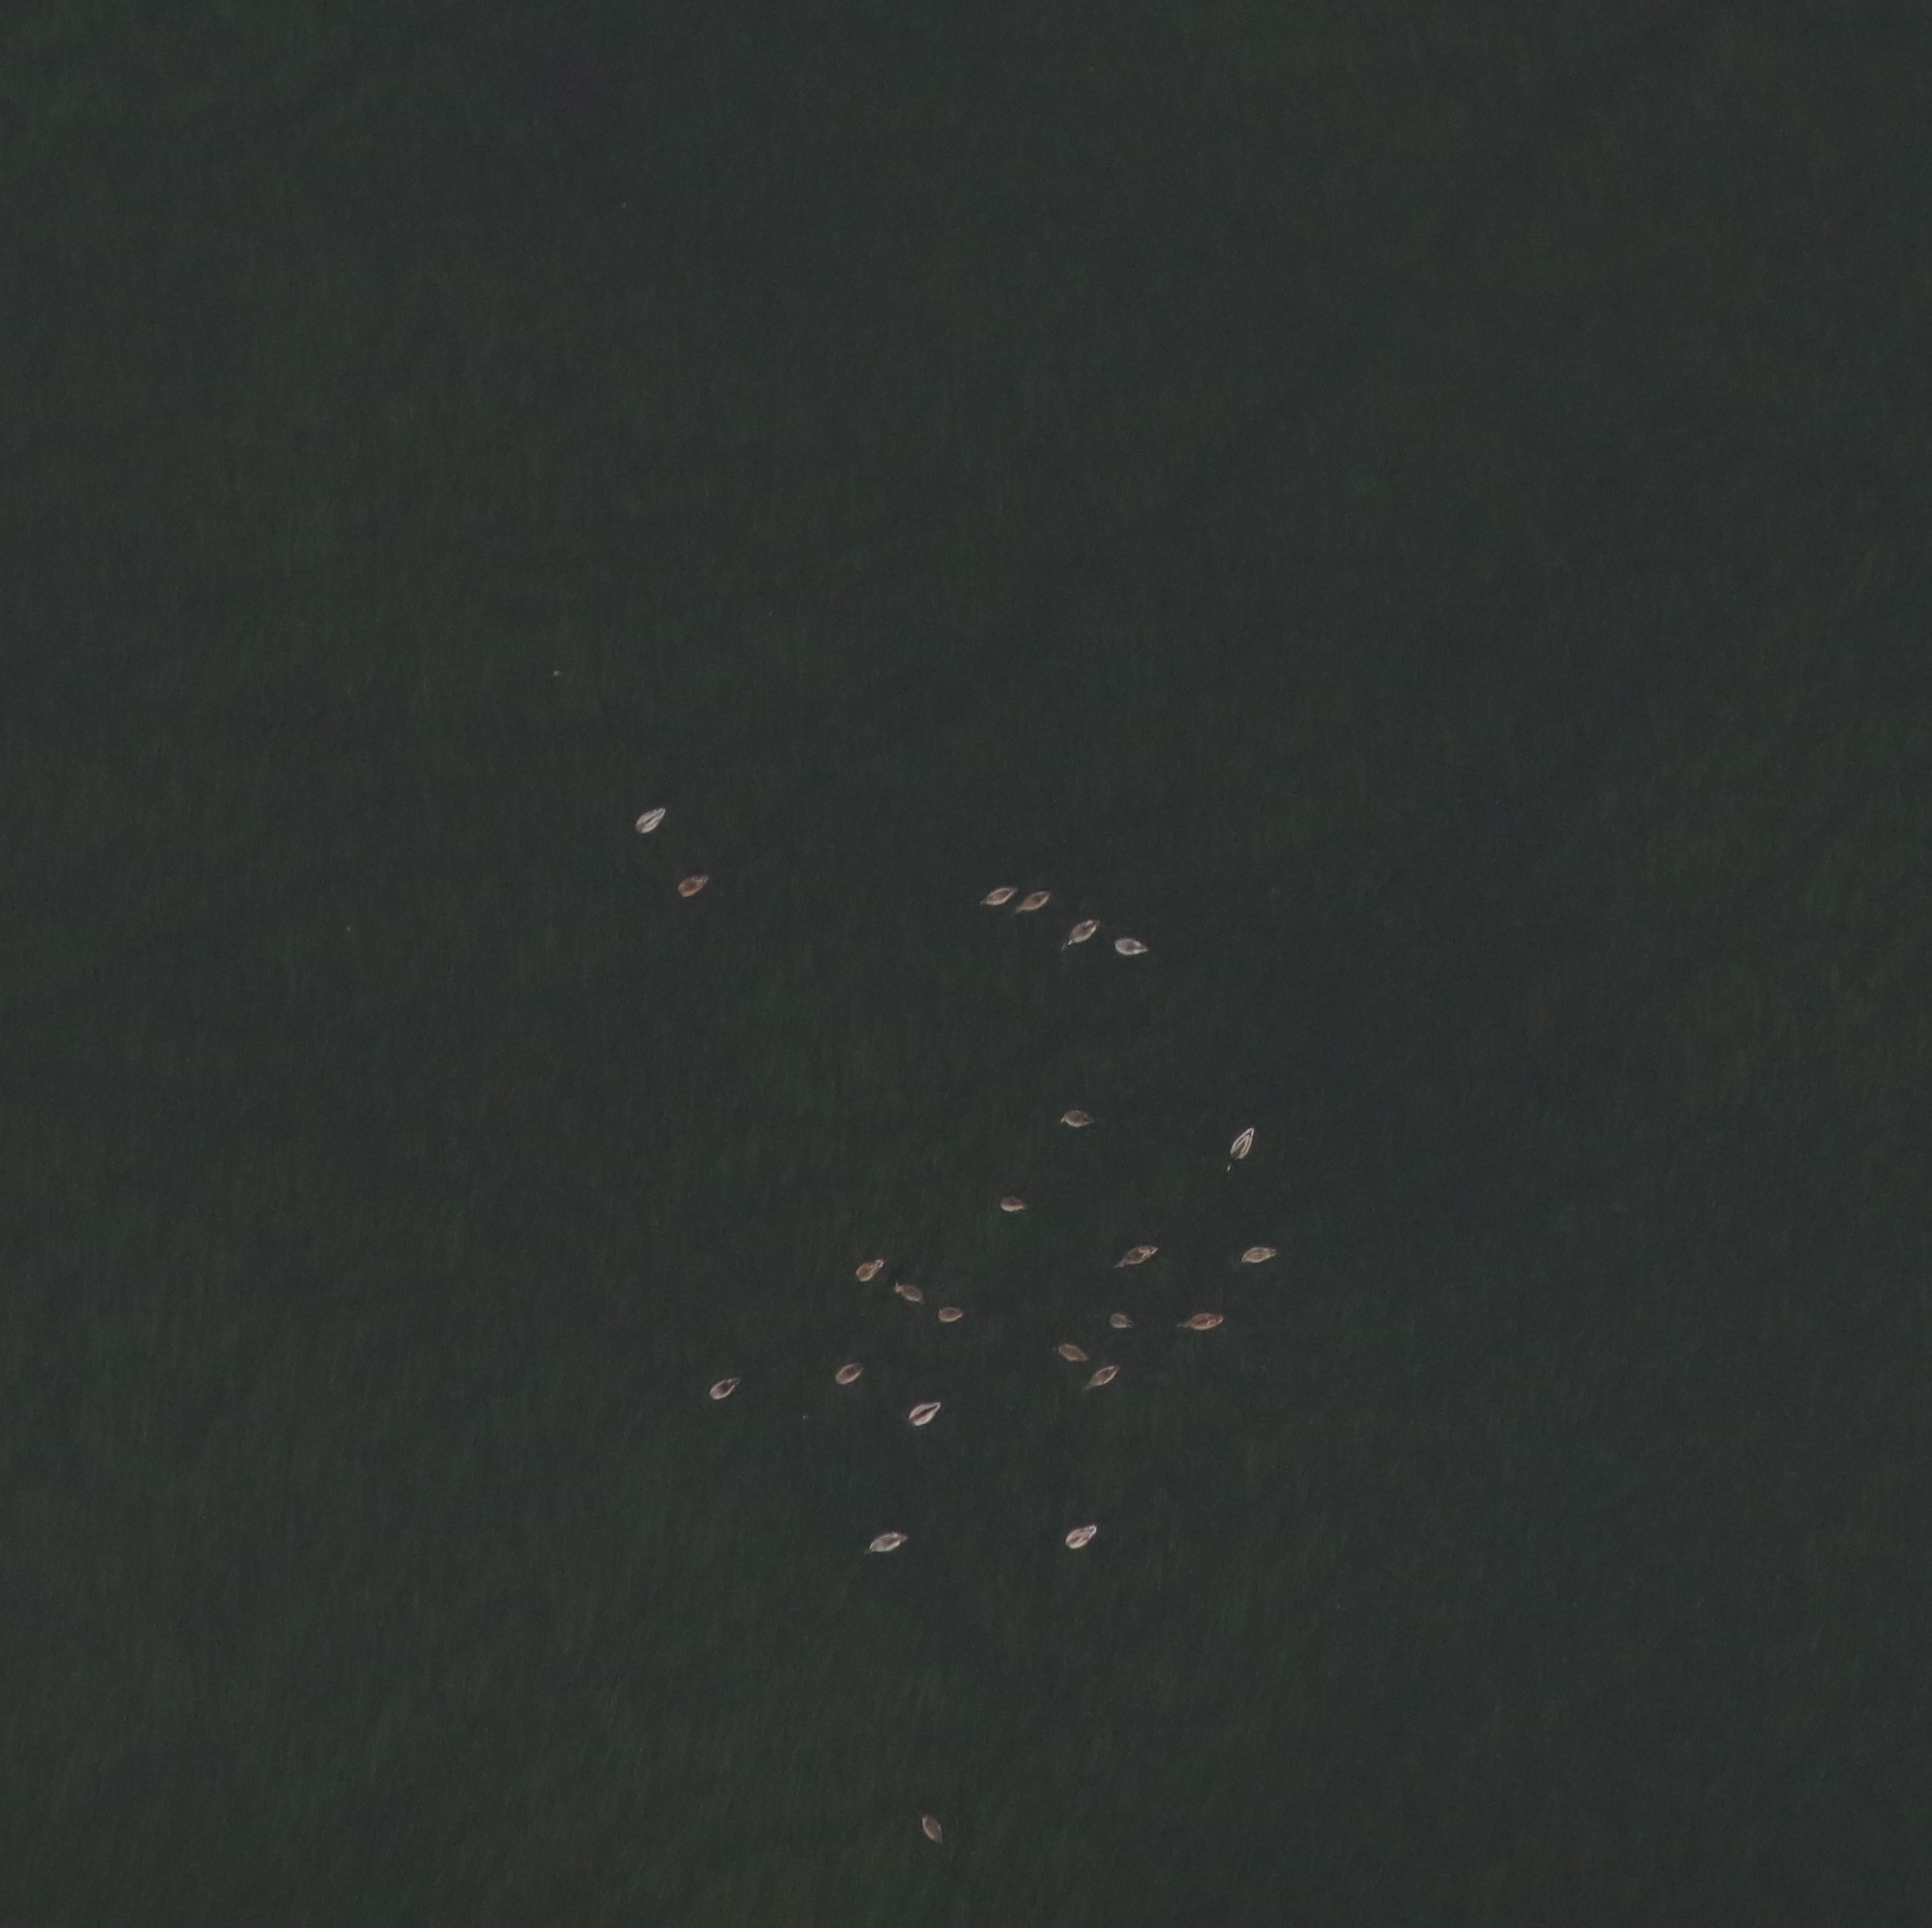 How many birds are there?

24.